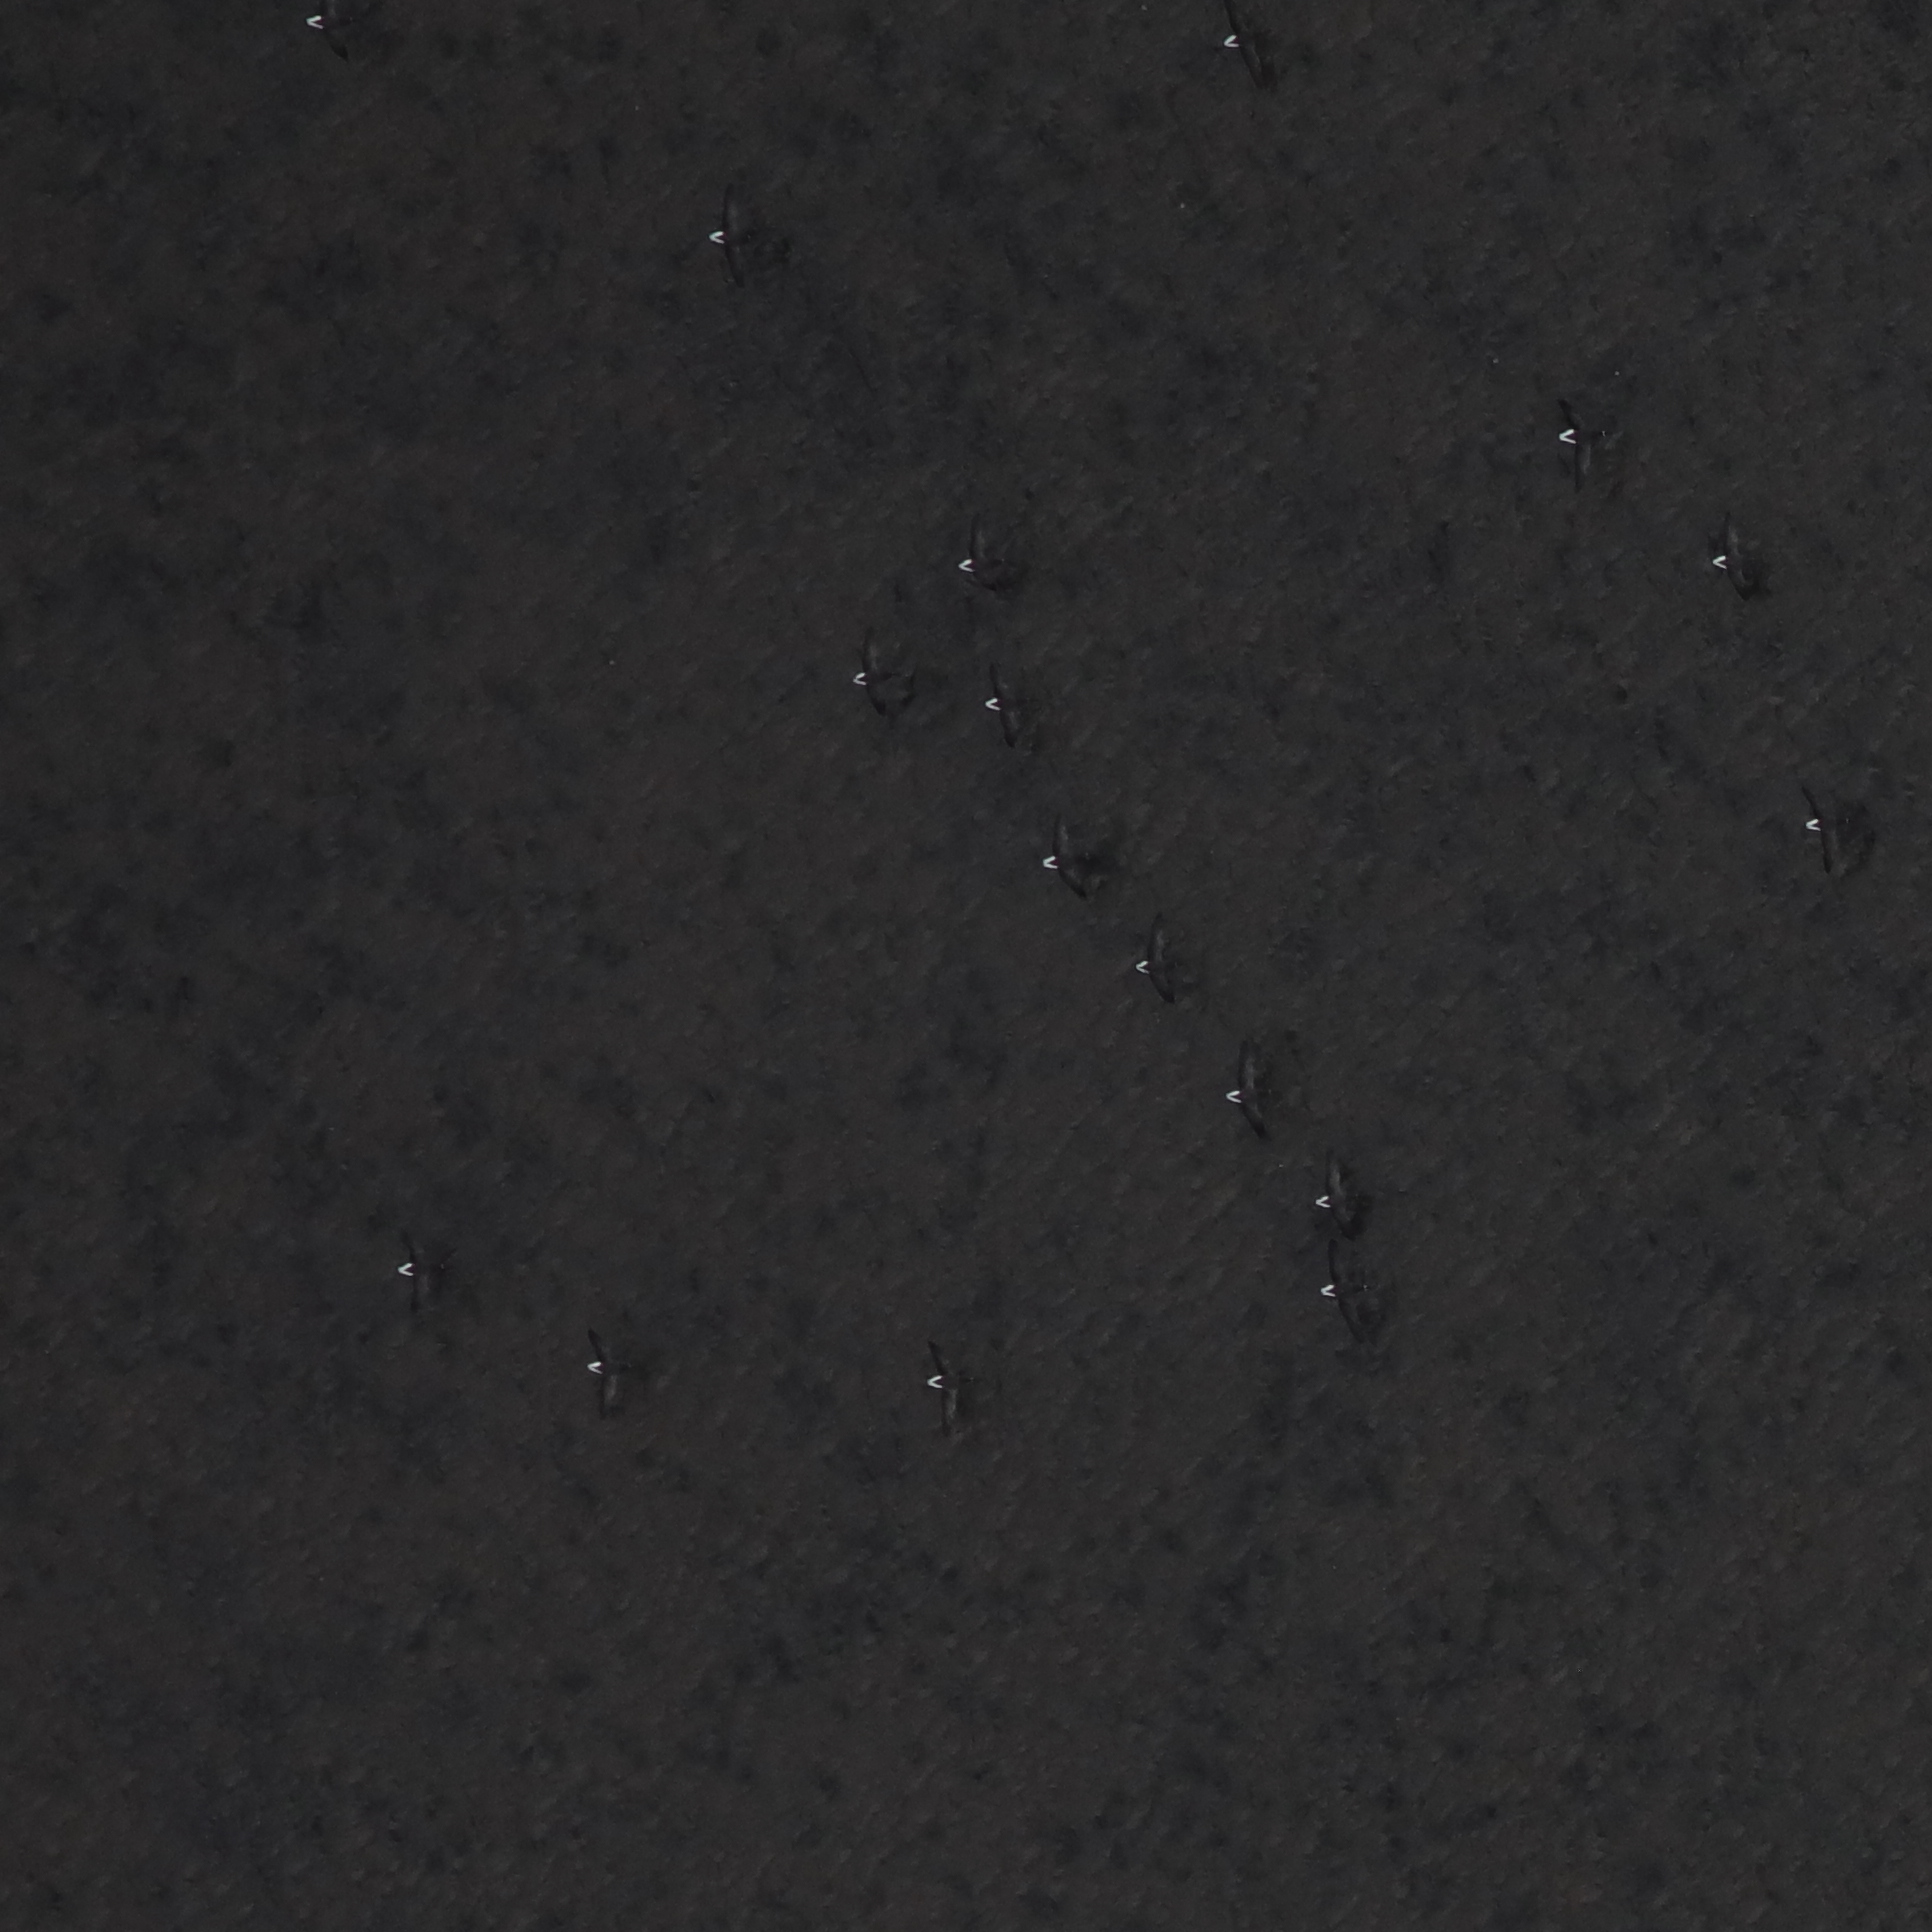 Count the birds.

17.